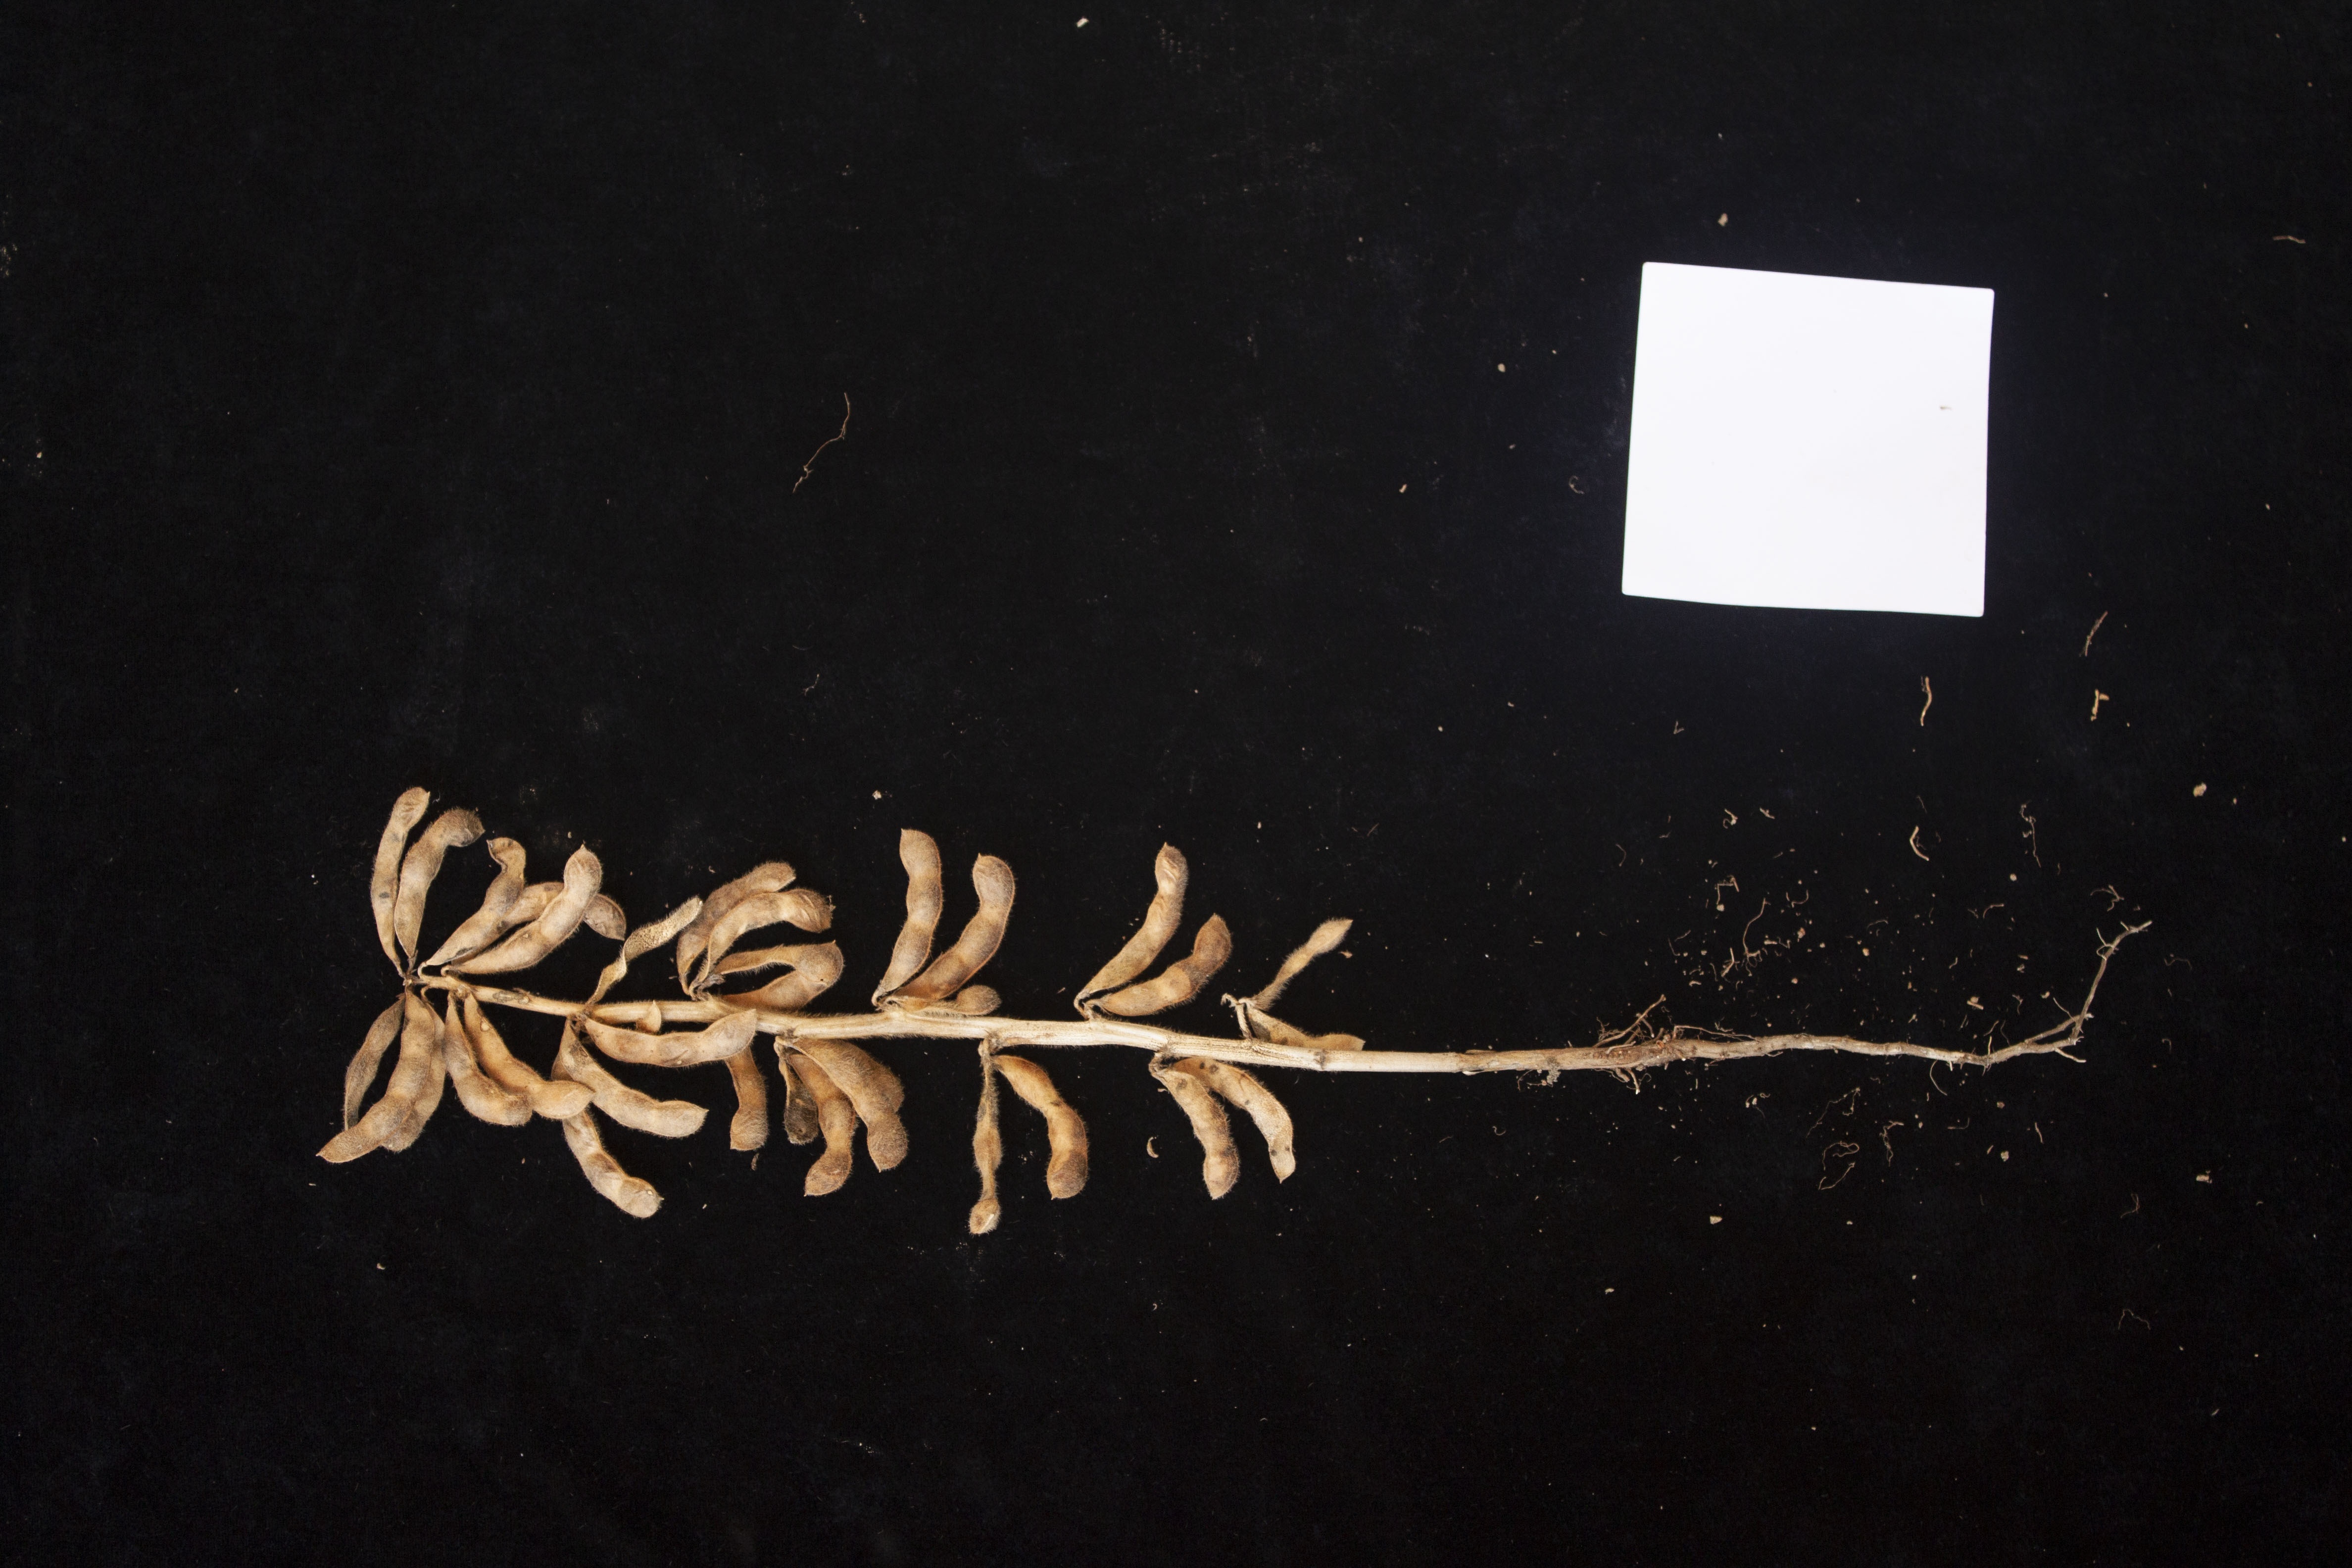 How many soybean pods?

31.